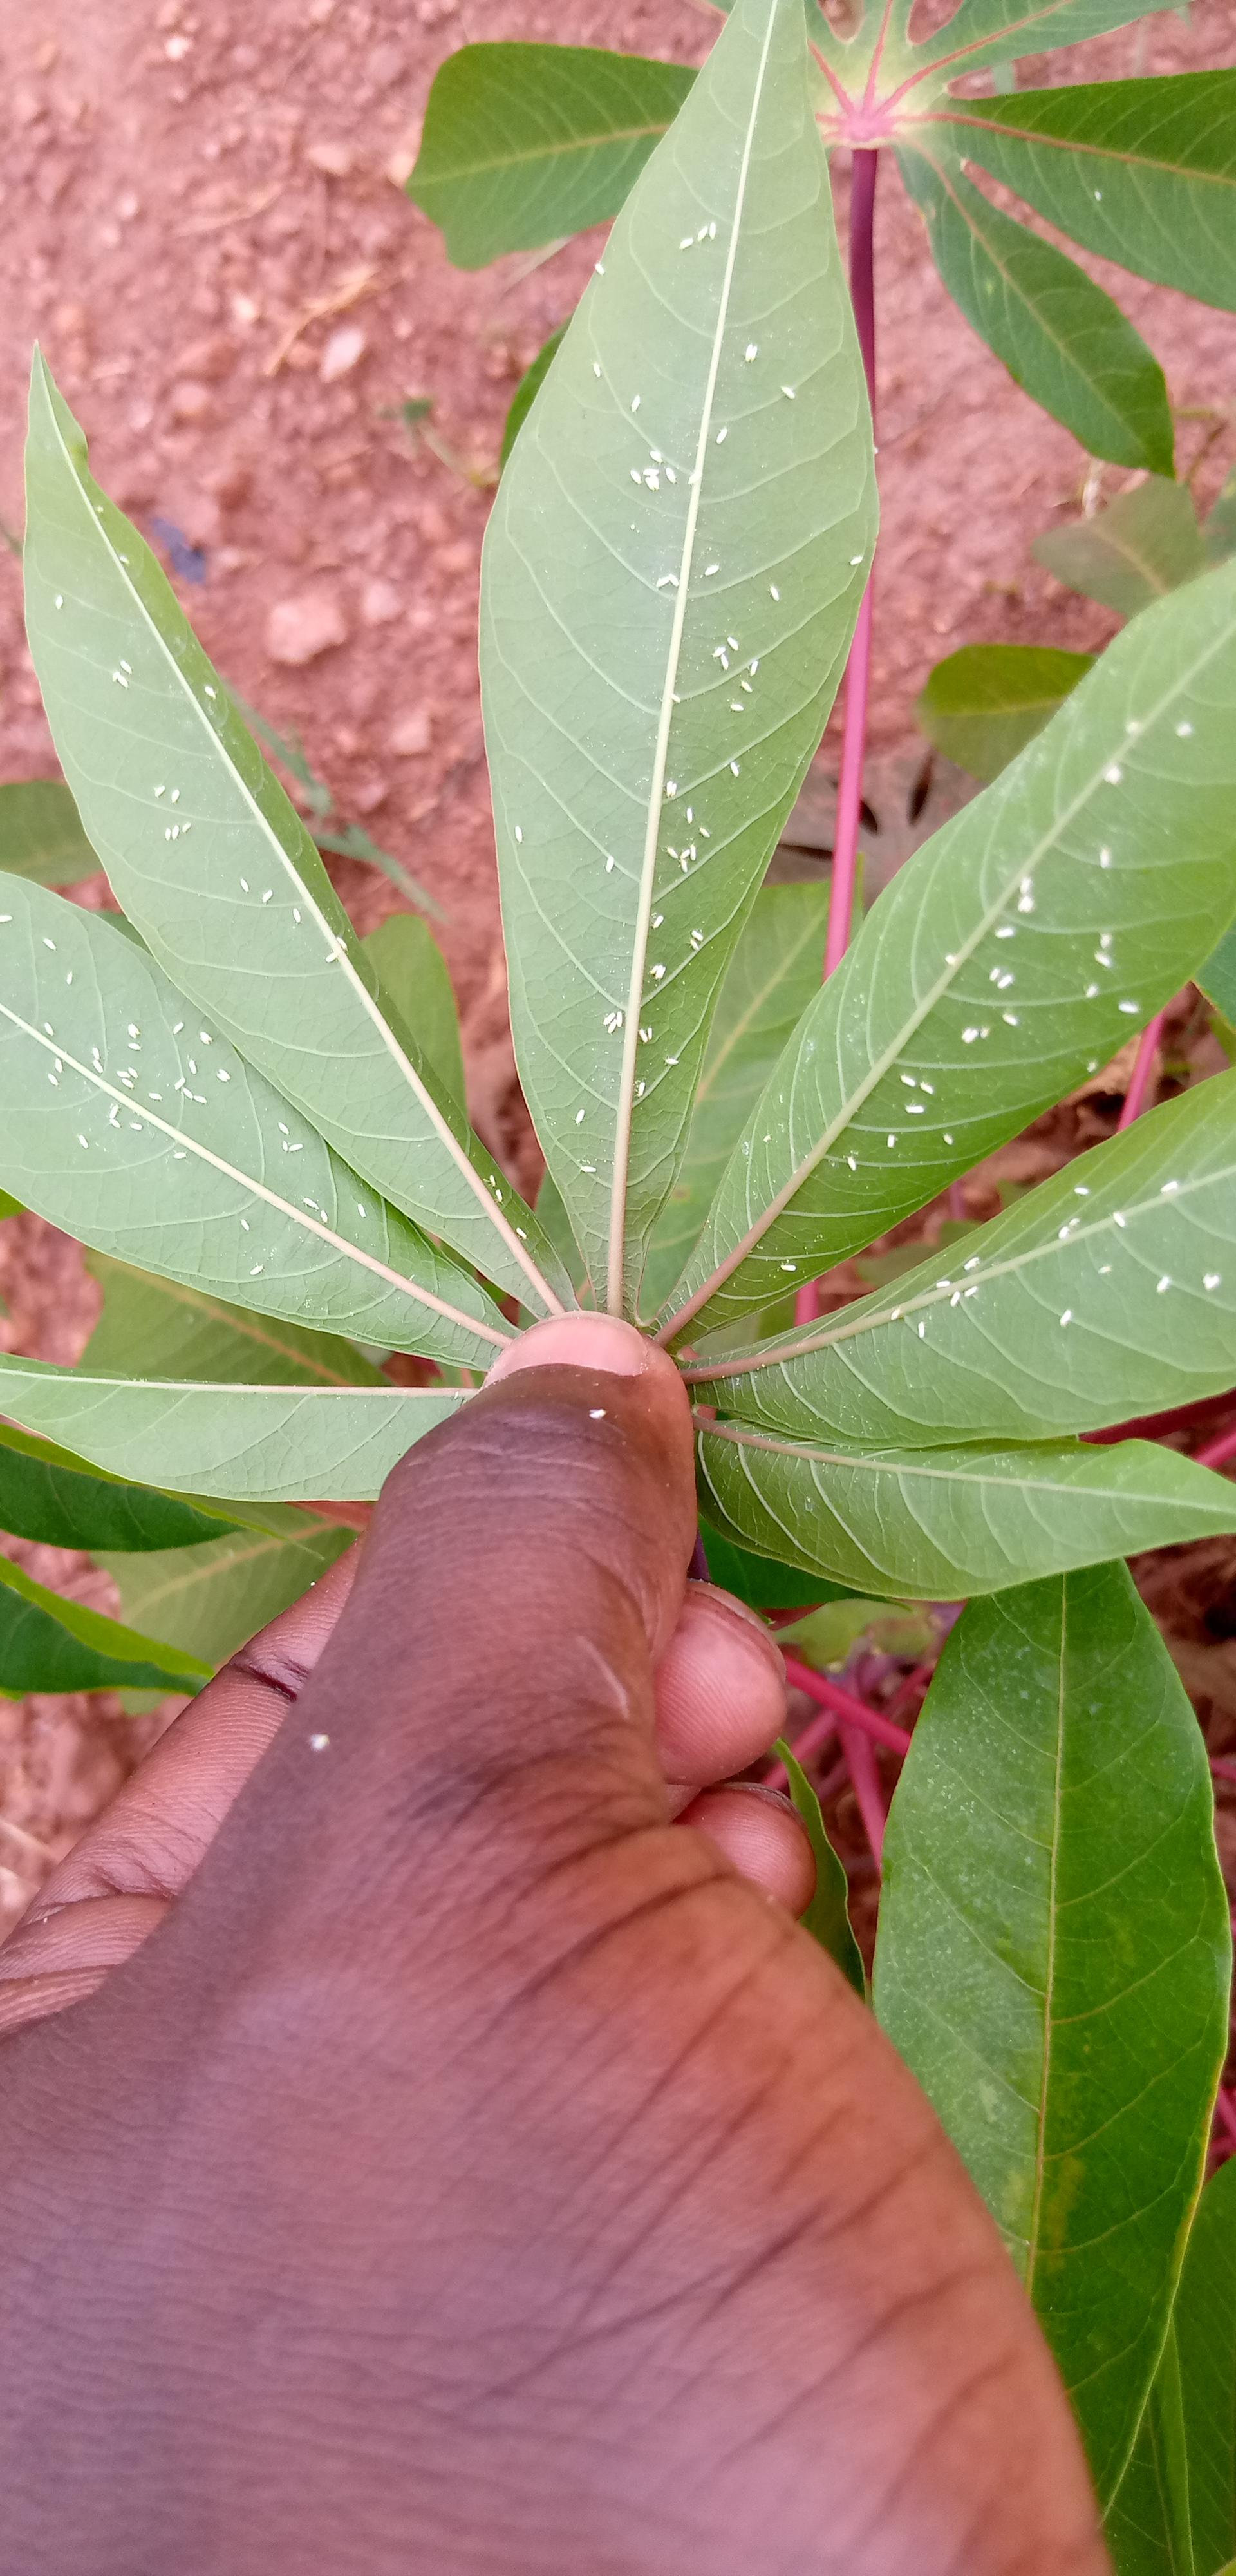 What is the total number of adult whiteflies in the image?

151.